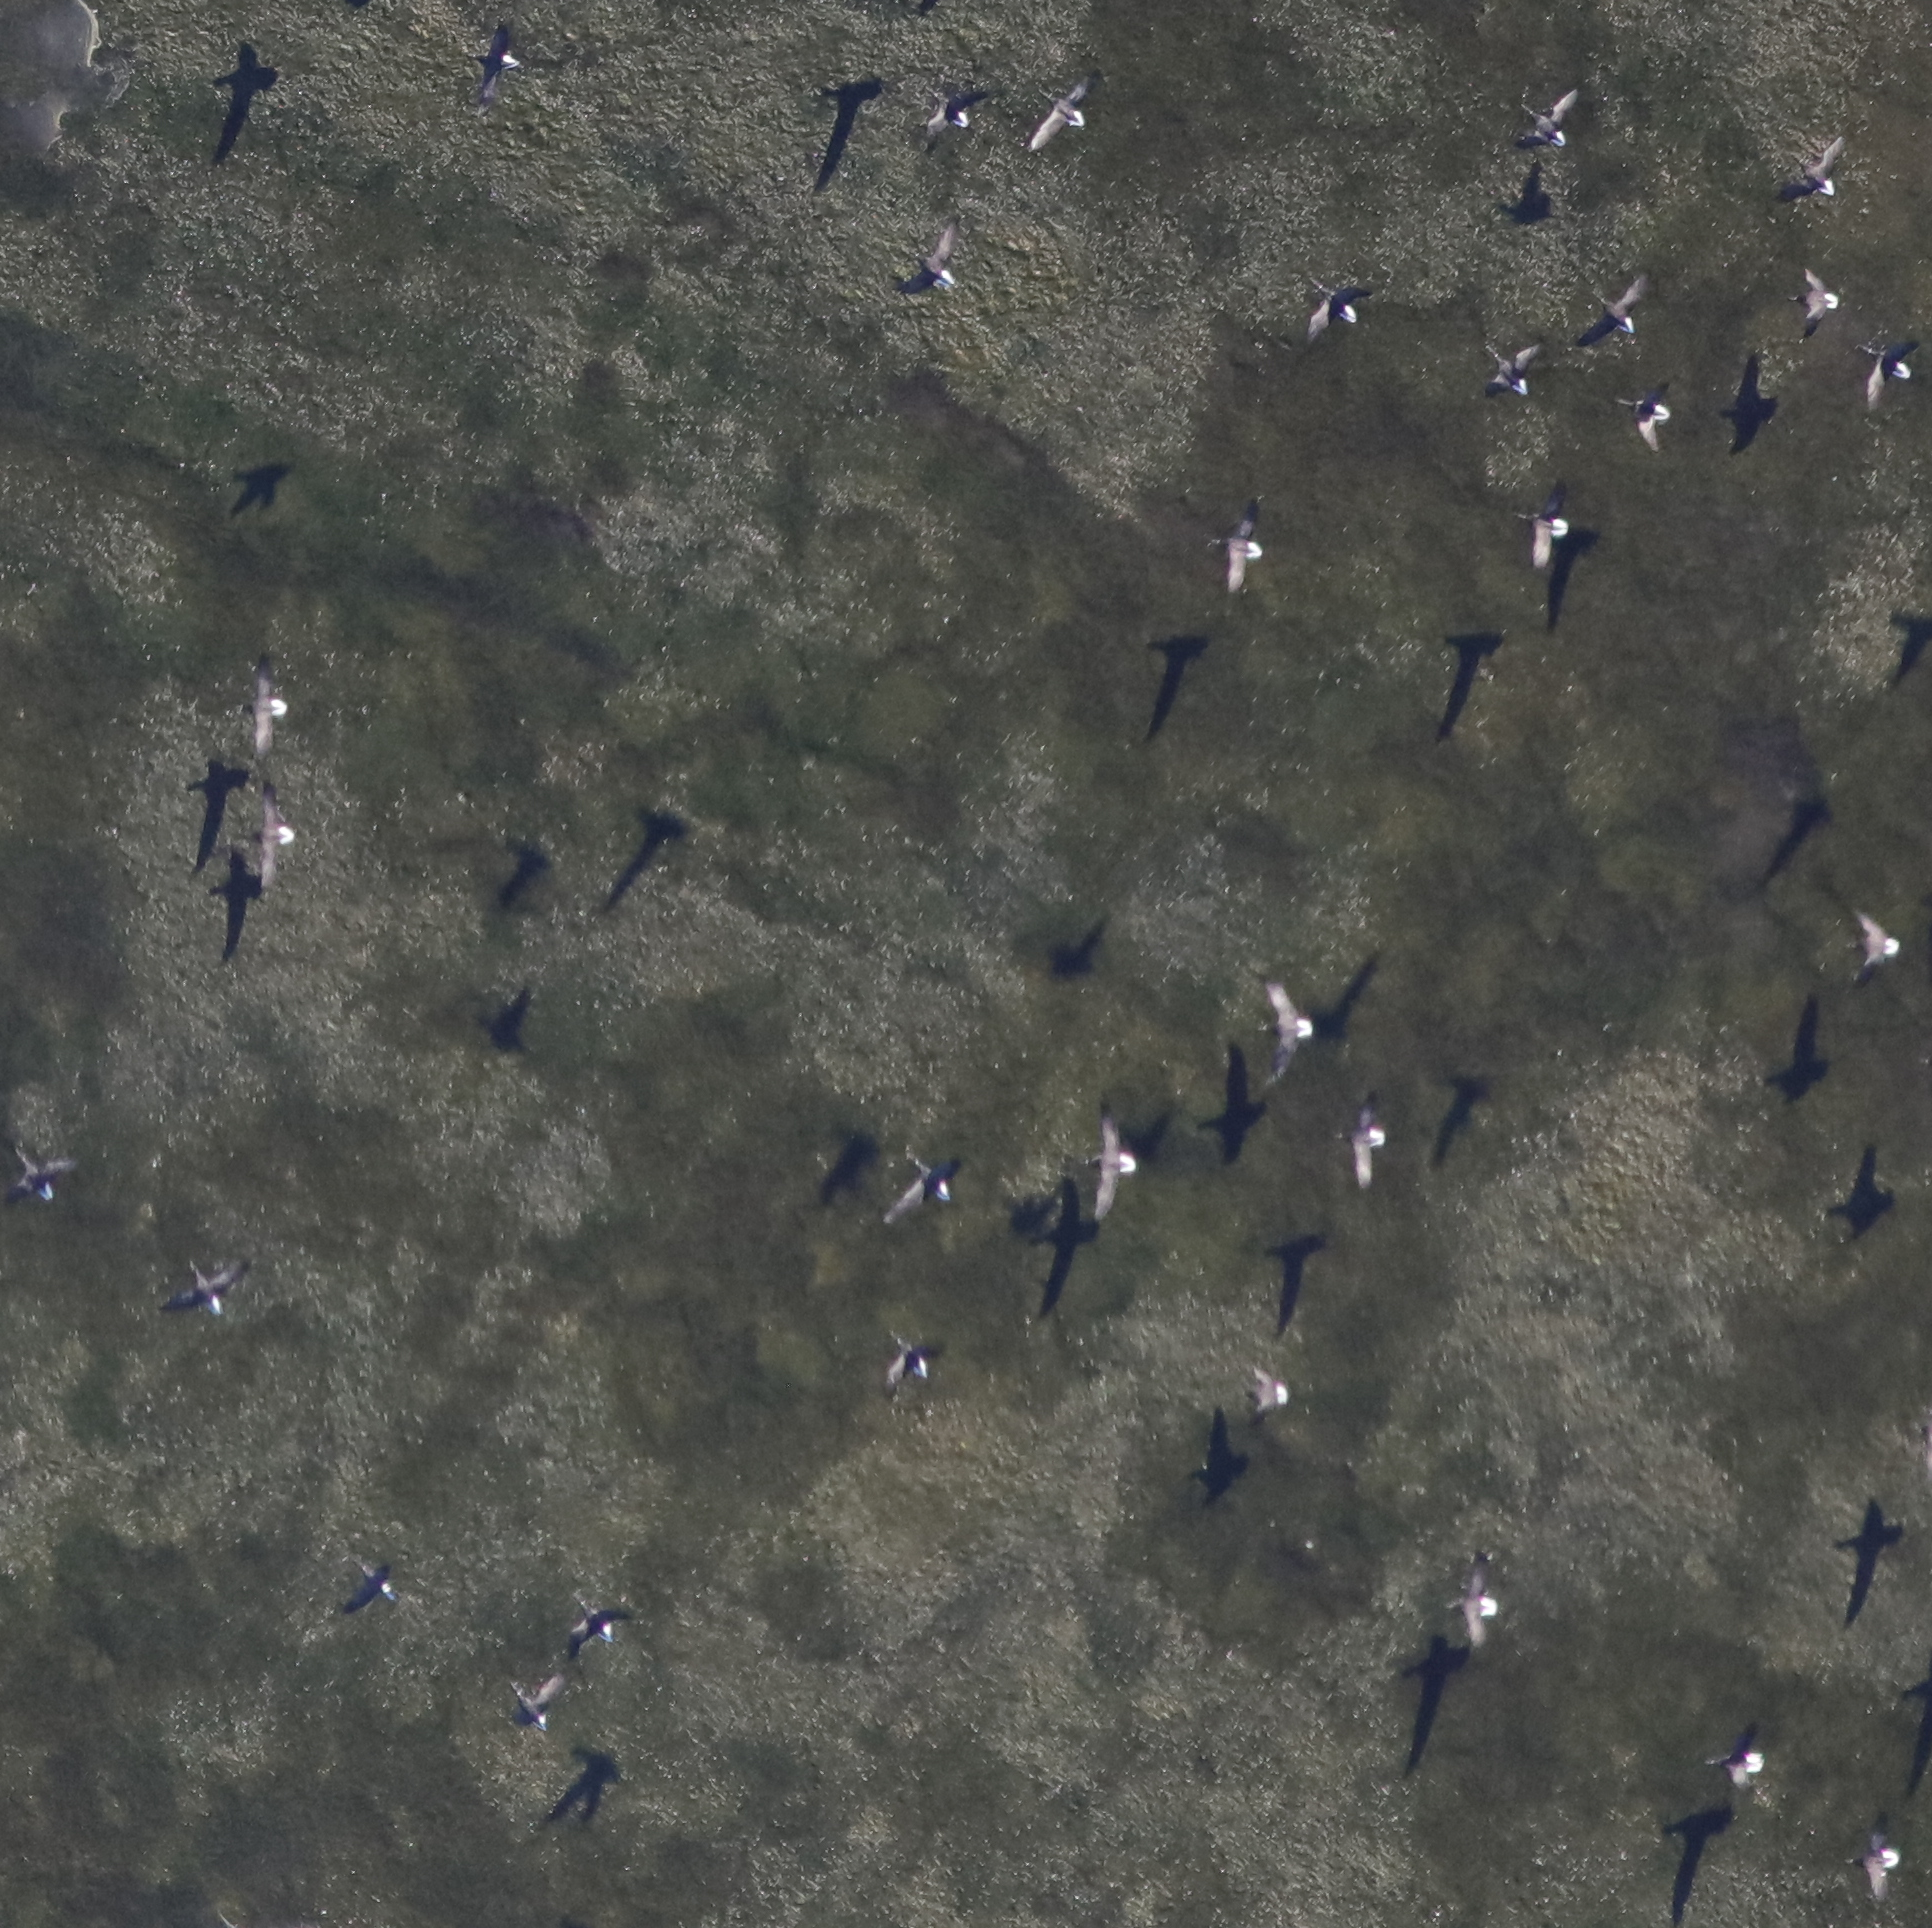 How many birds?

31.